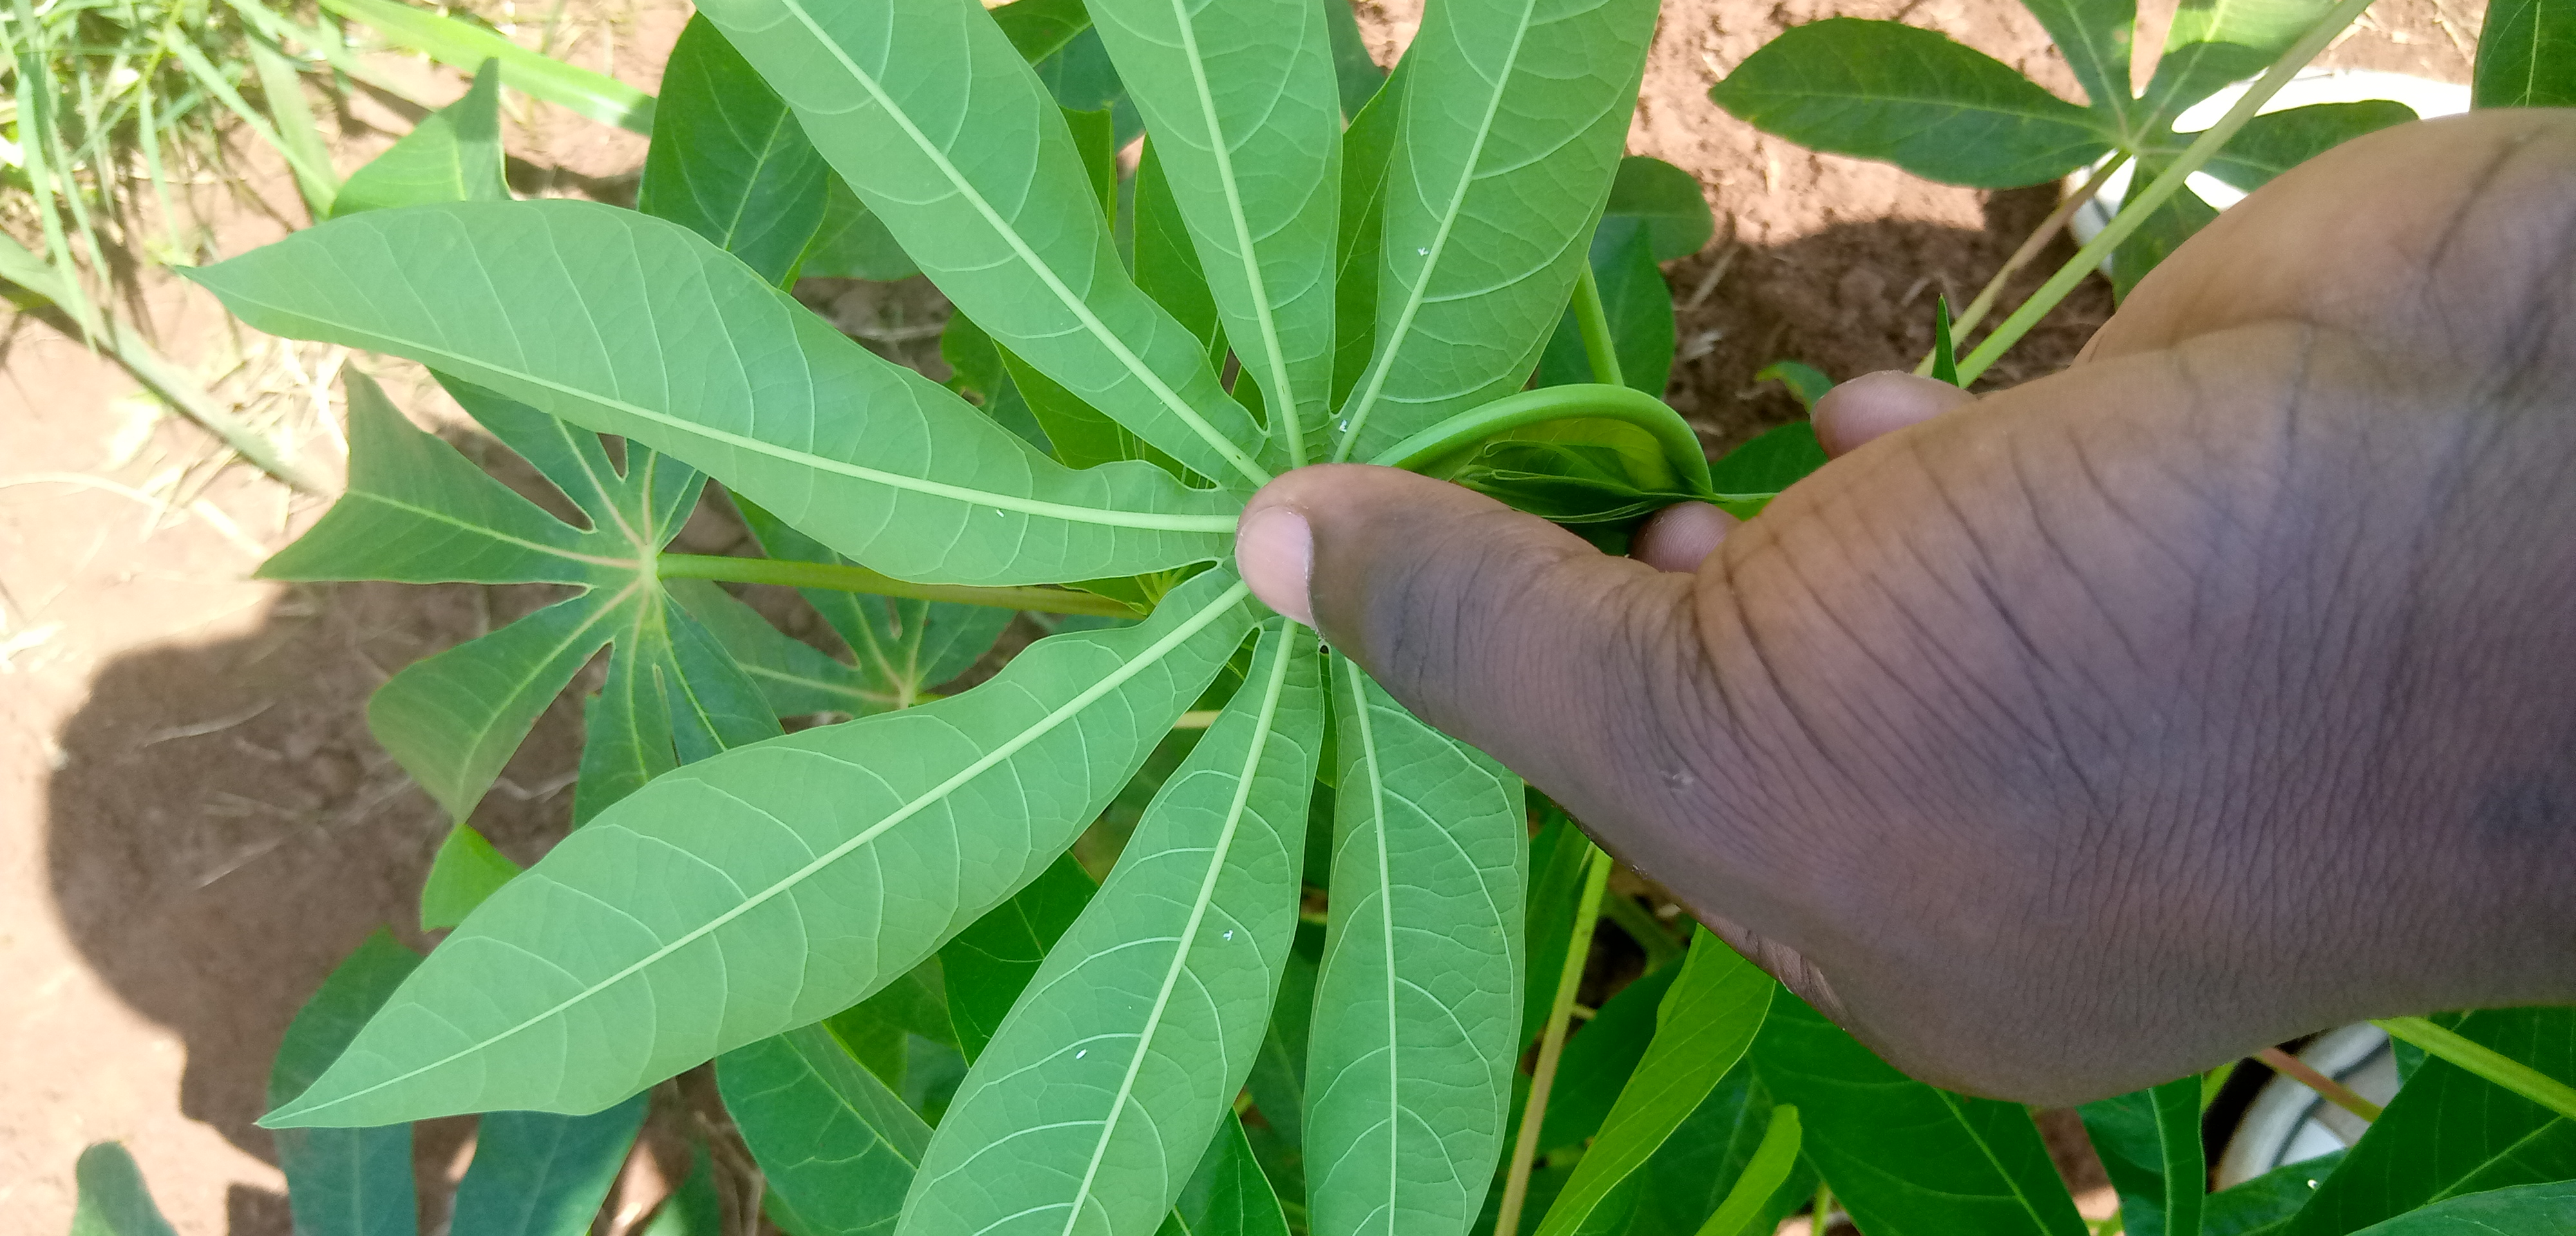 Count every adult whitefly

5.